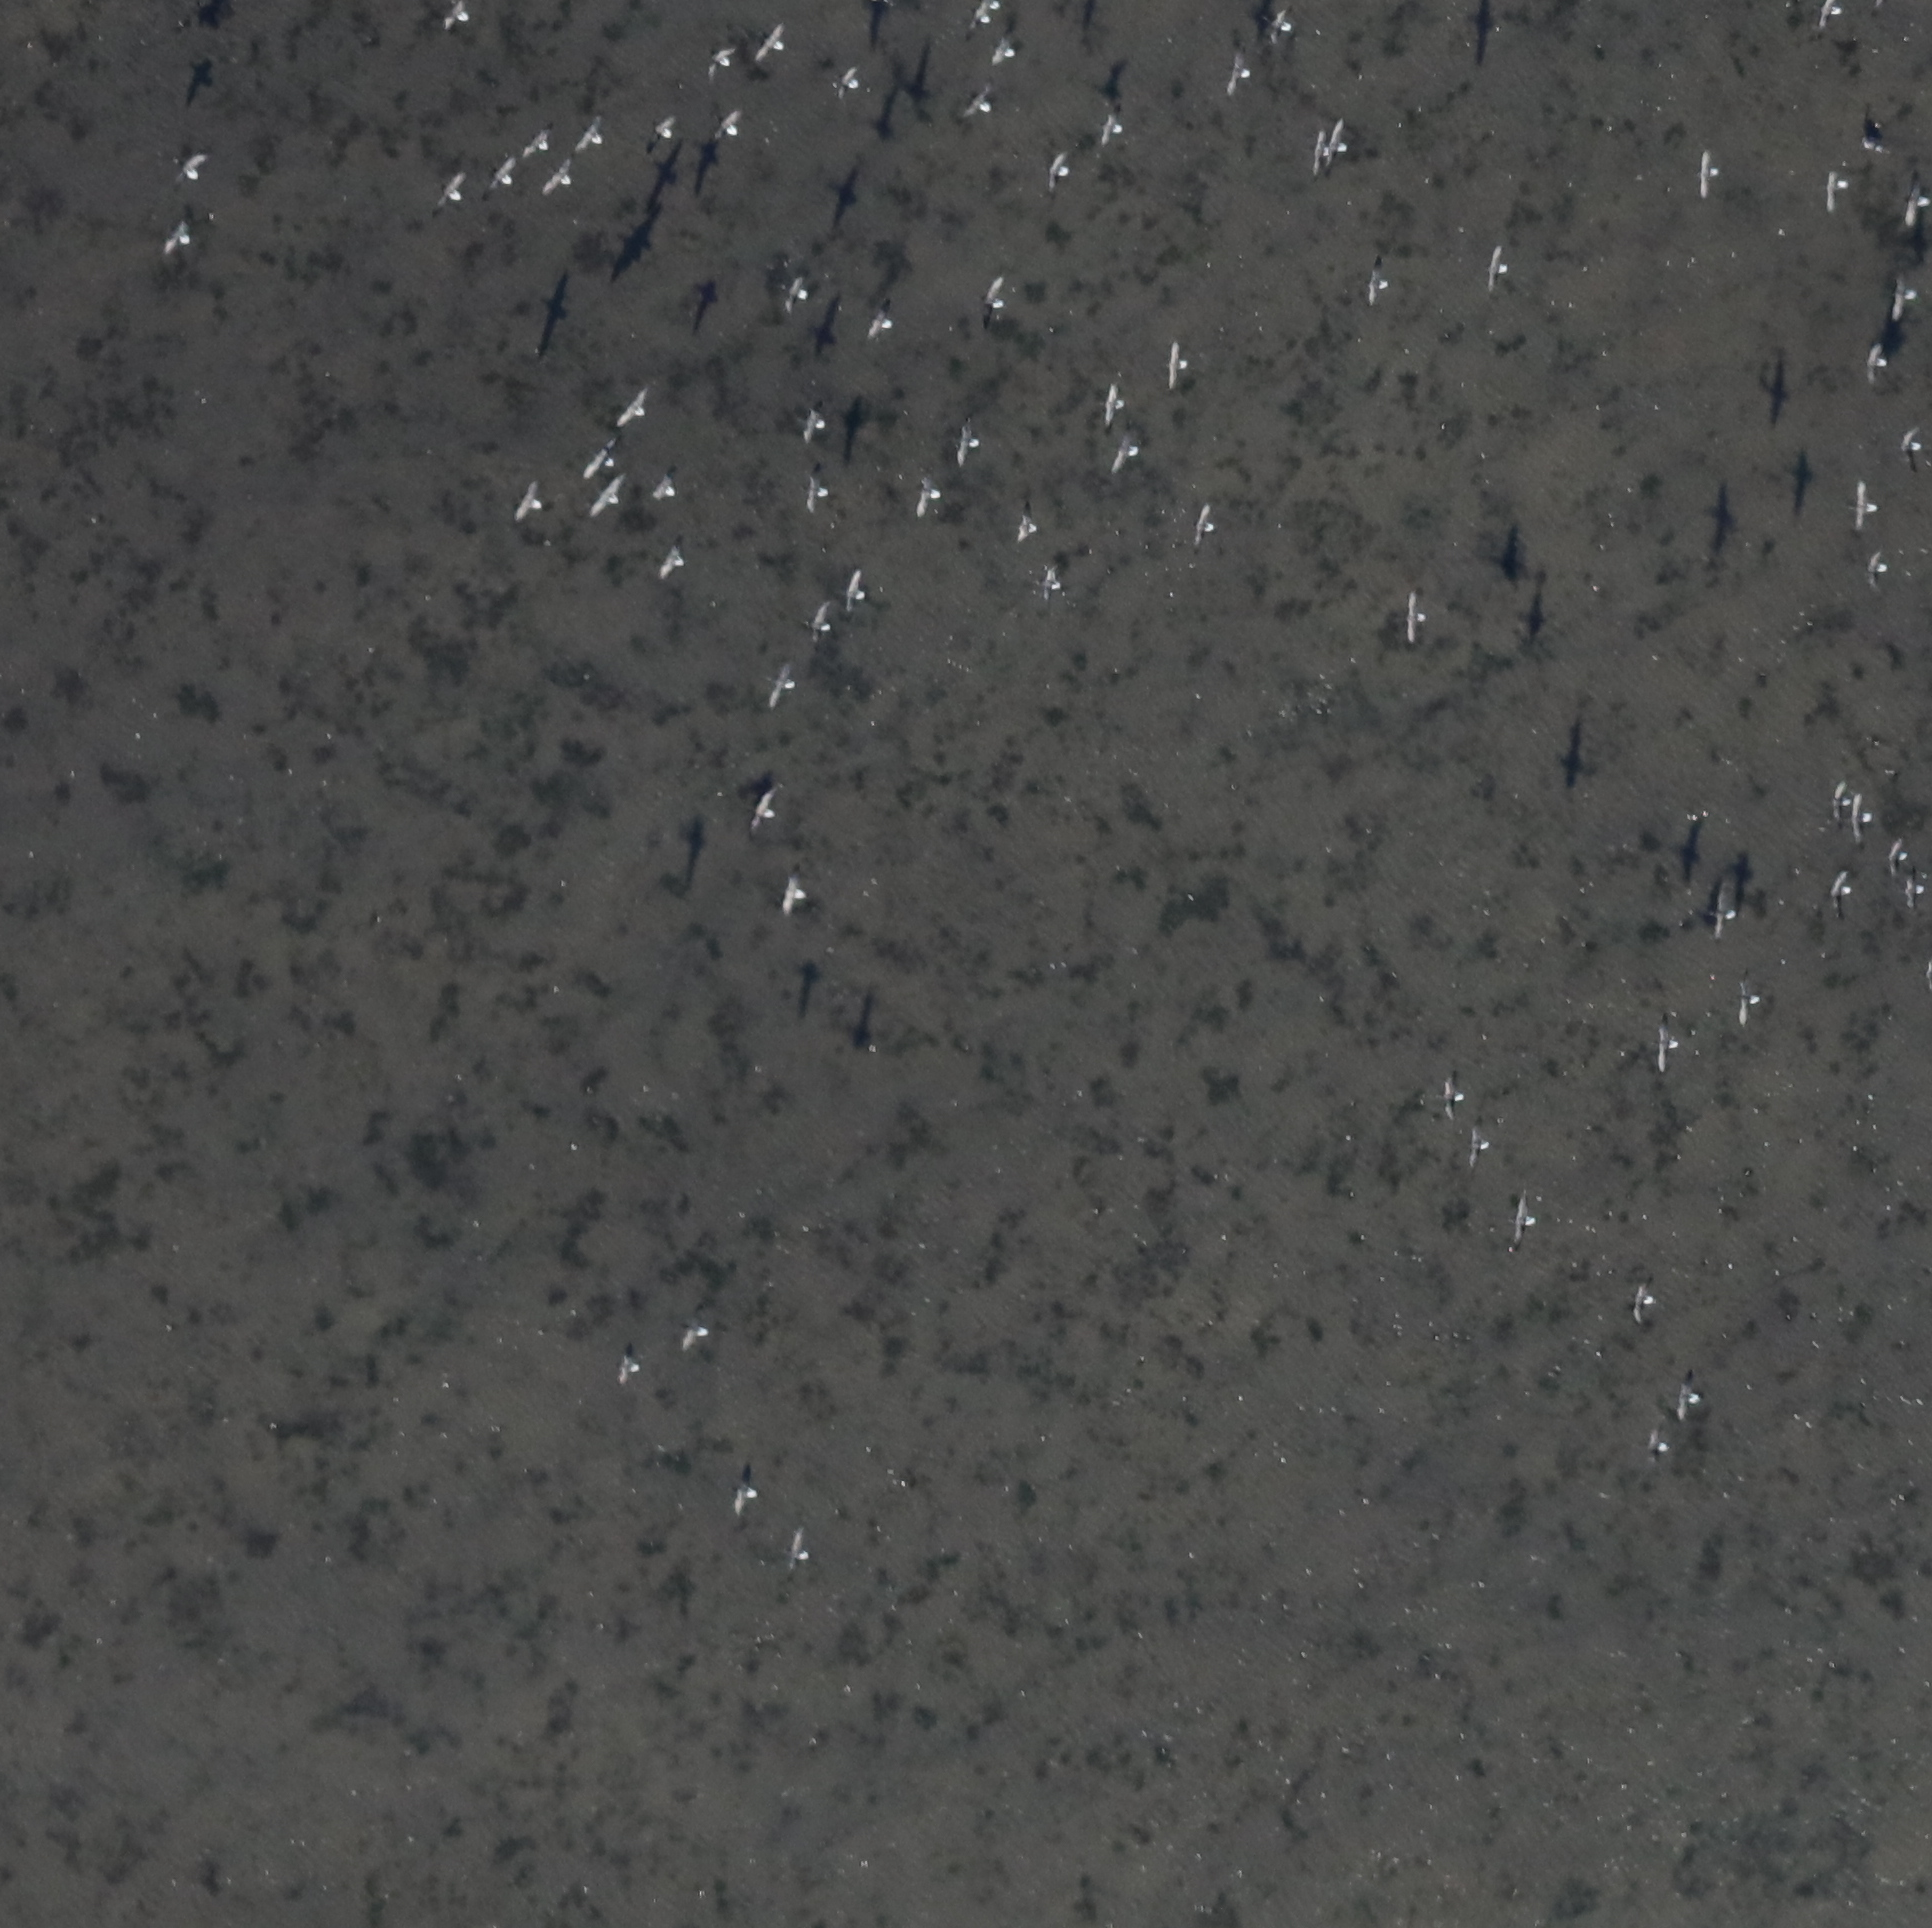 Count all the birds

79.